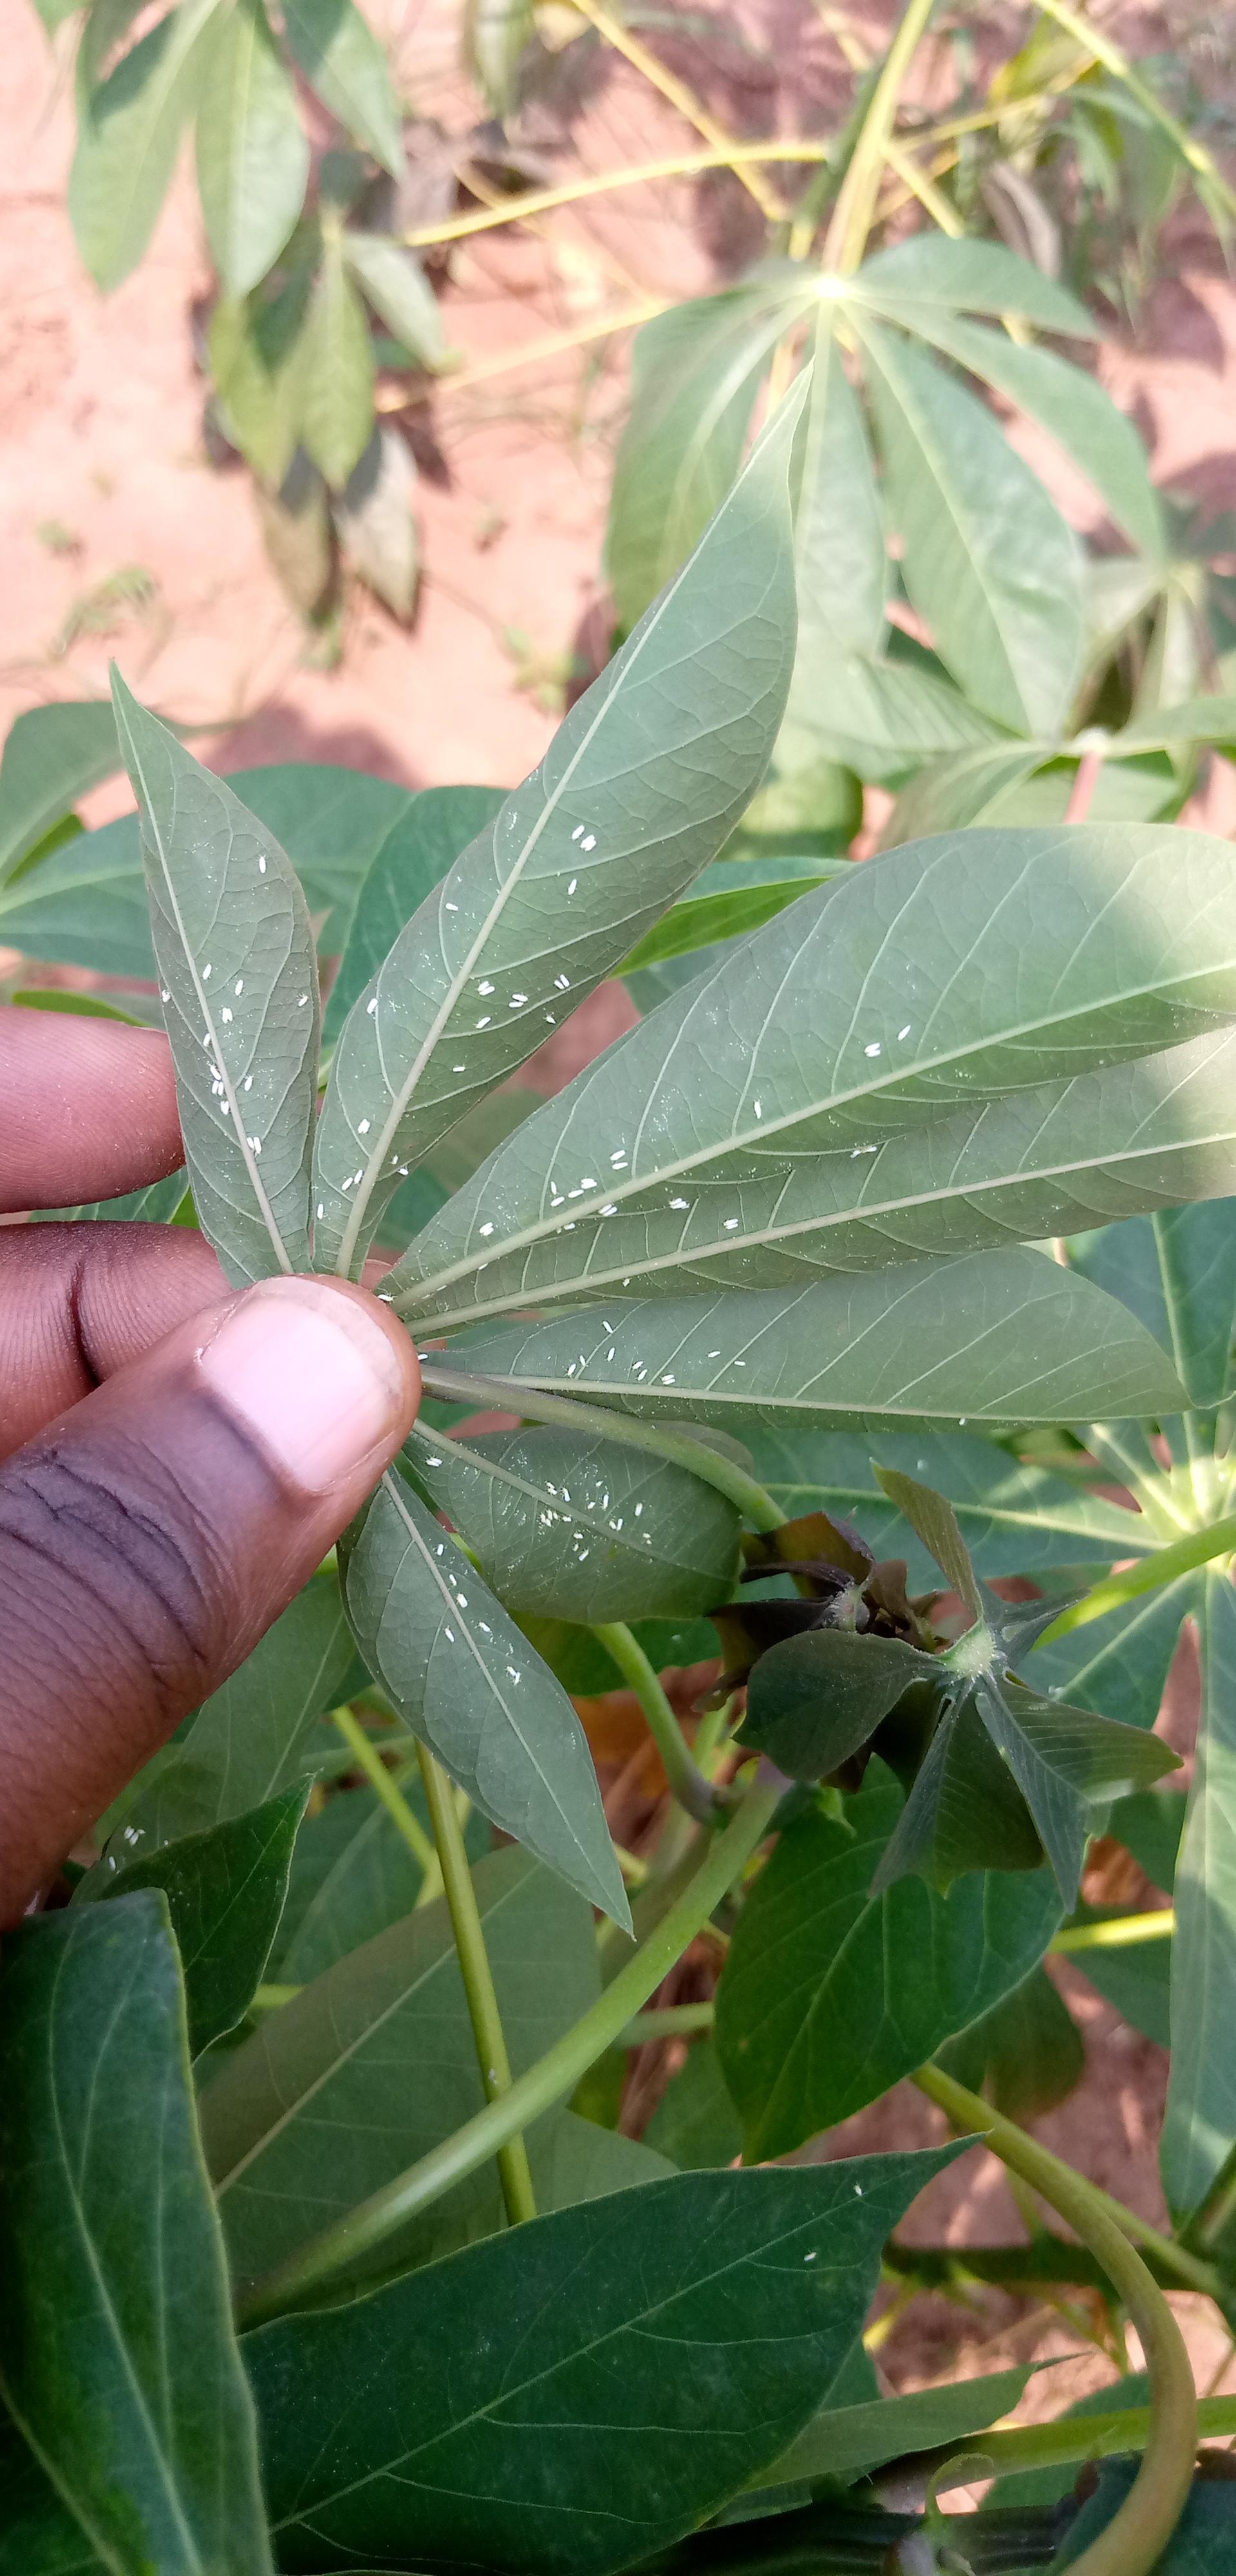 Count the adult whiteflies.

103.